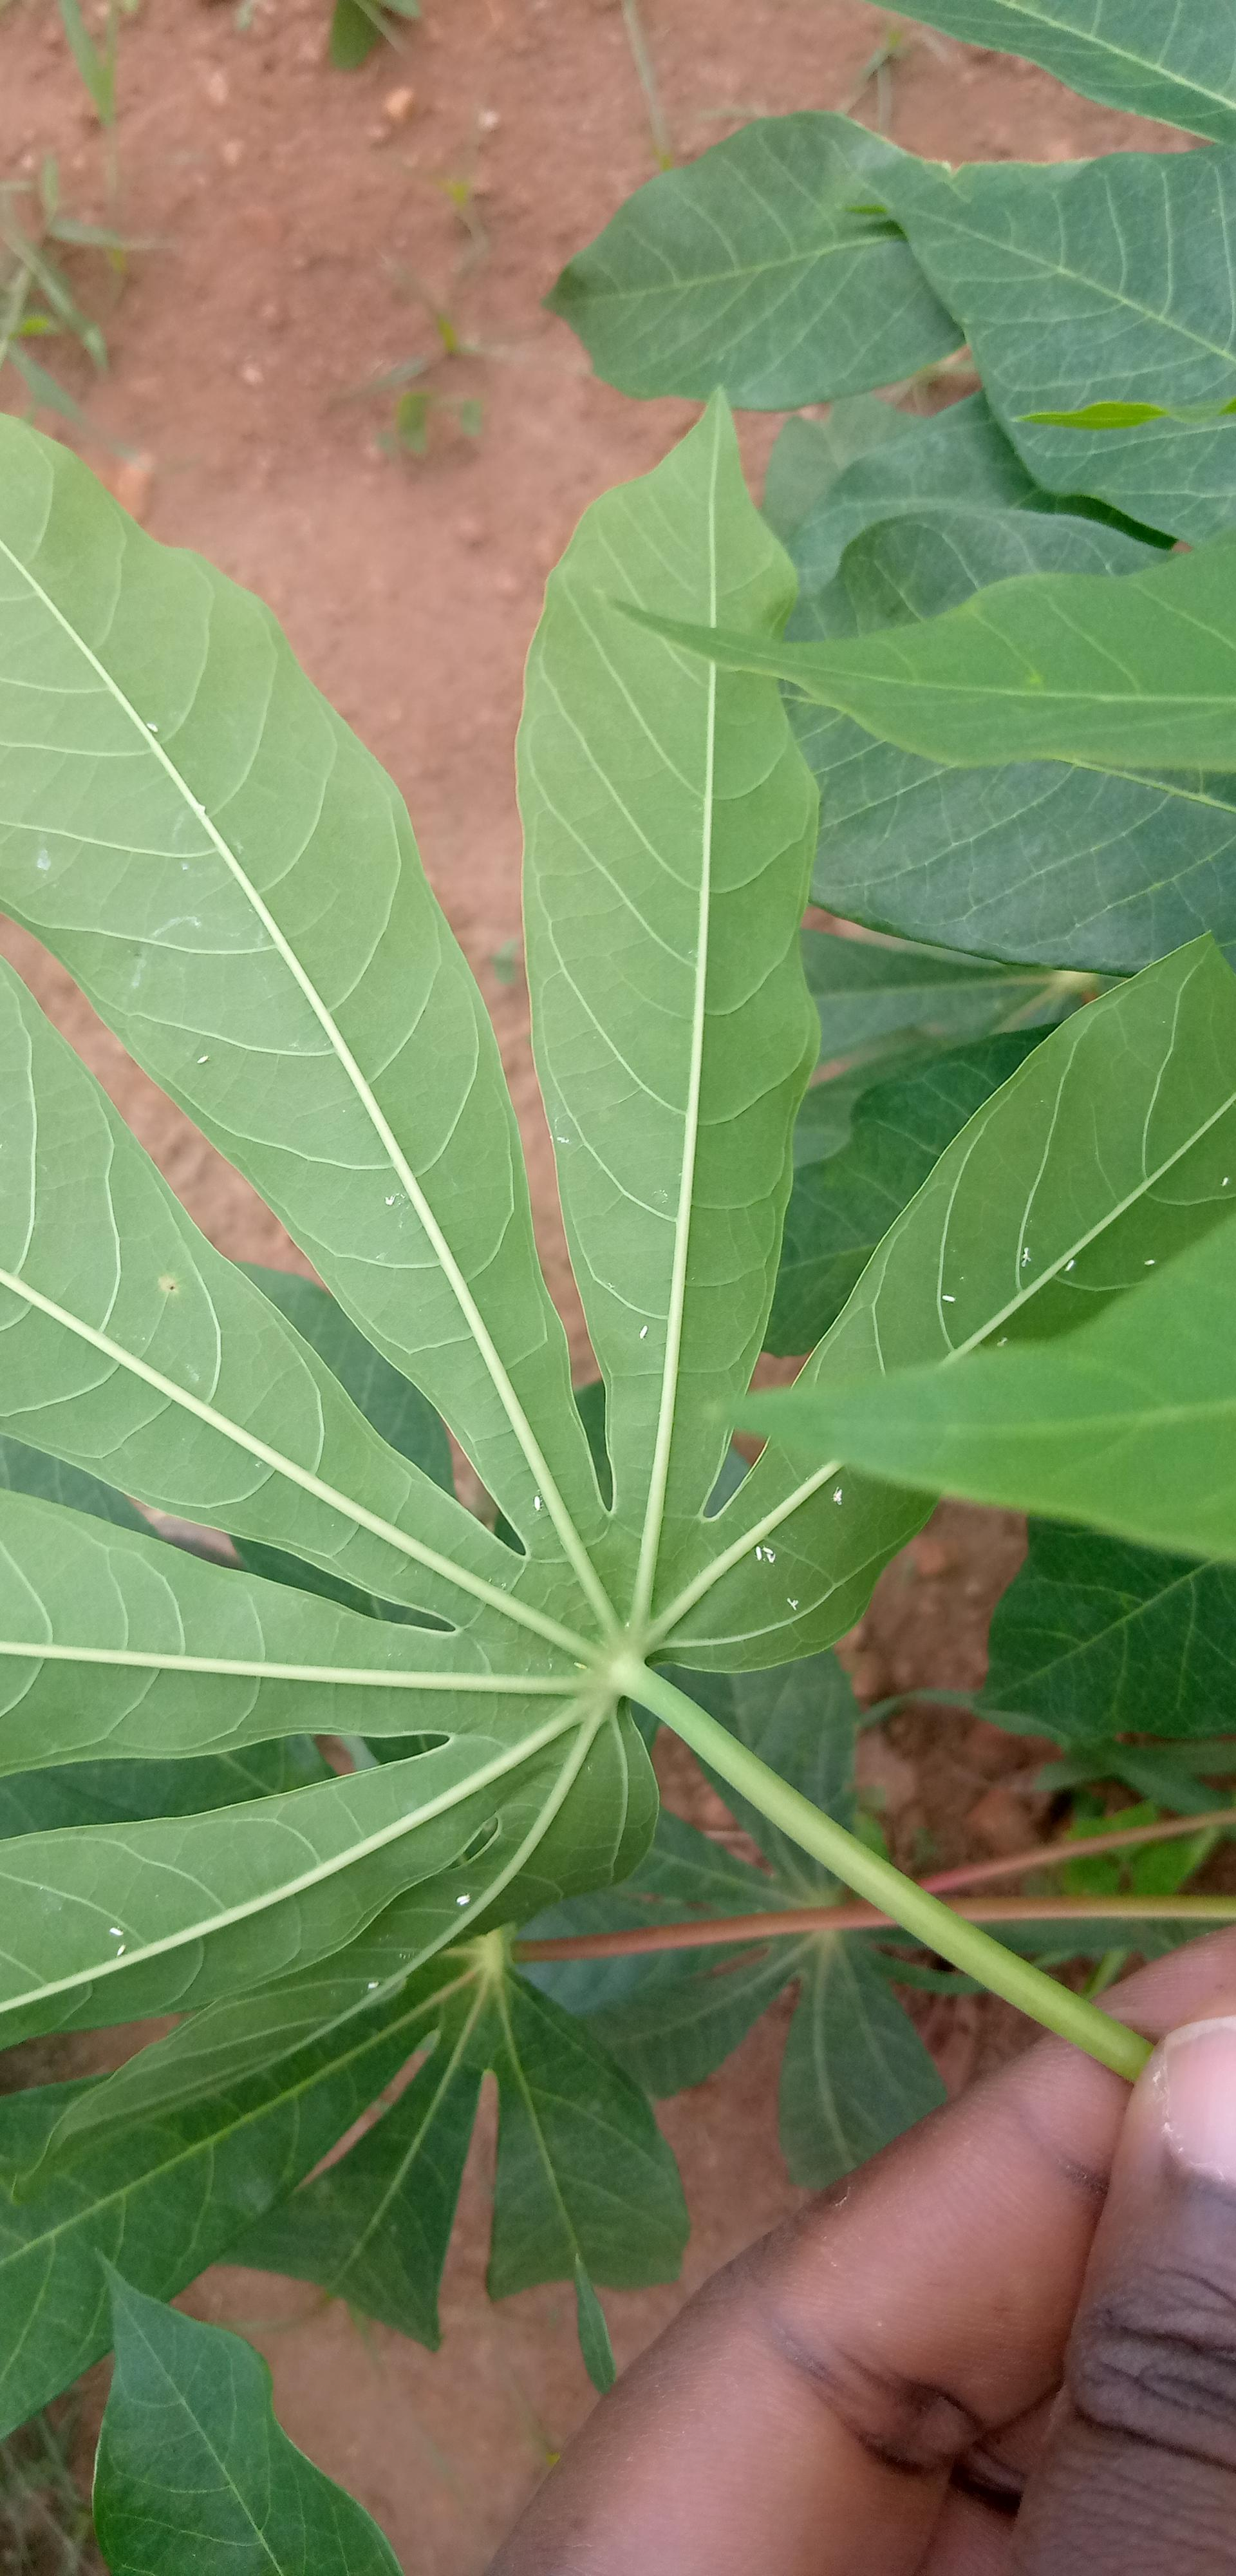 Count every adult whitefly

24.